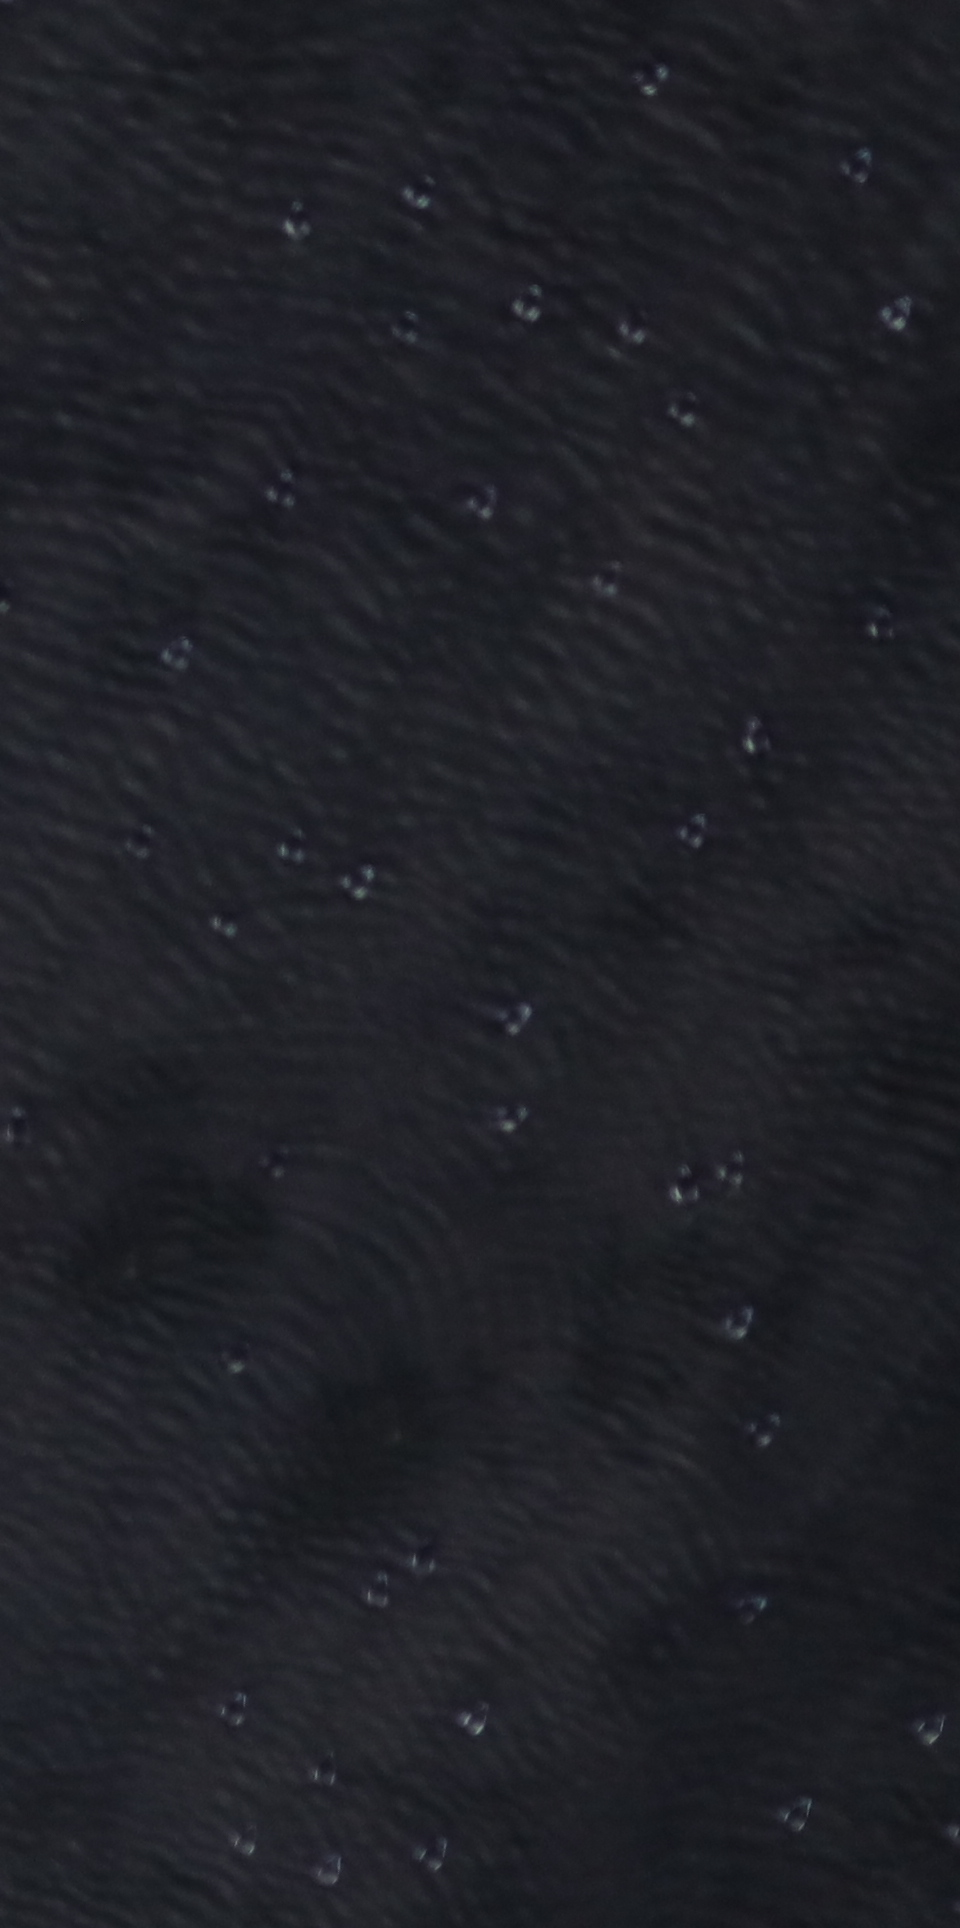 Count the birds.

40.